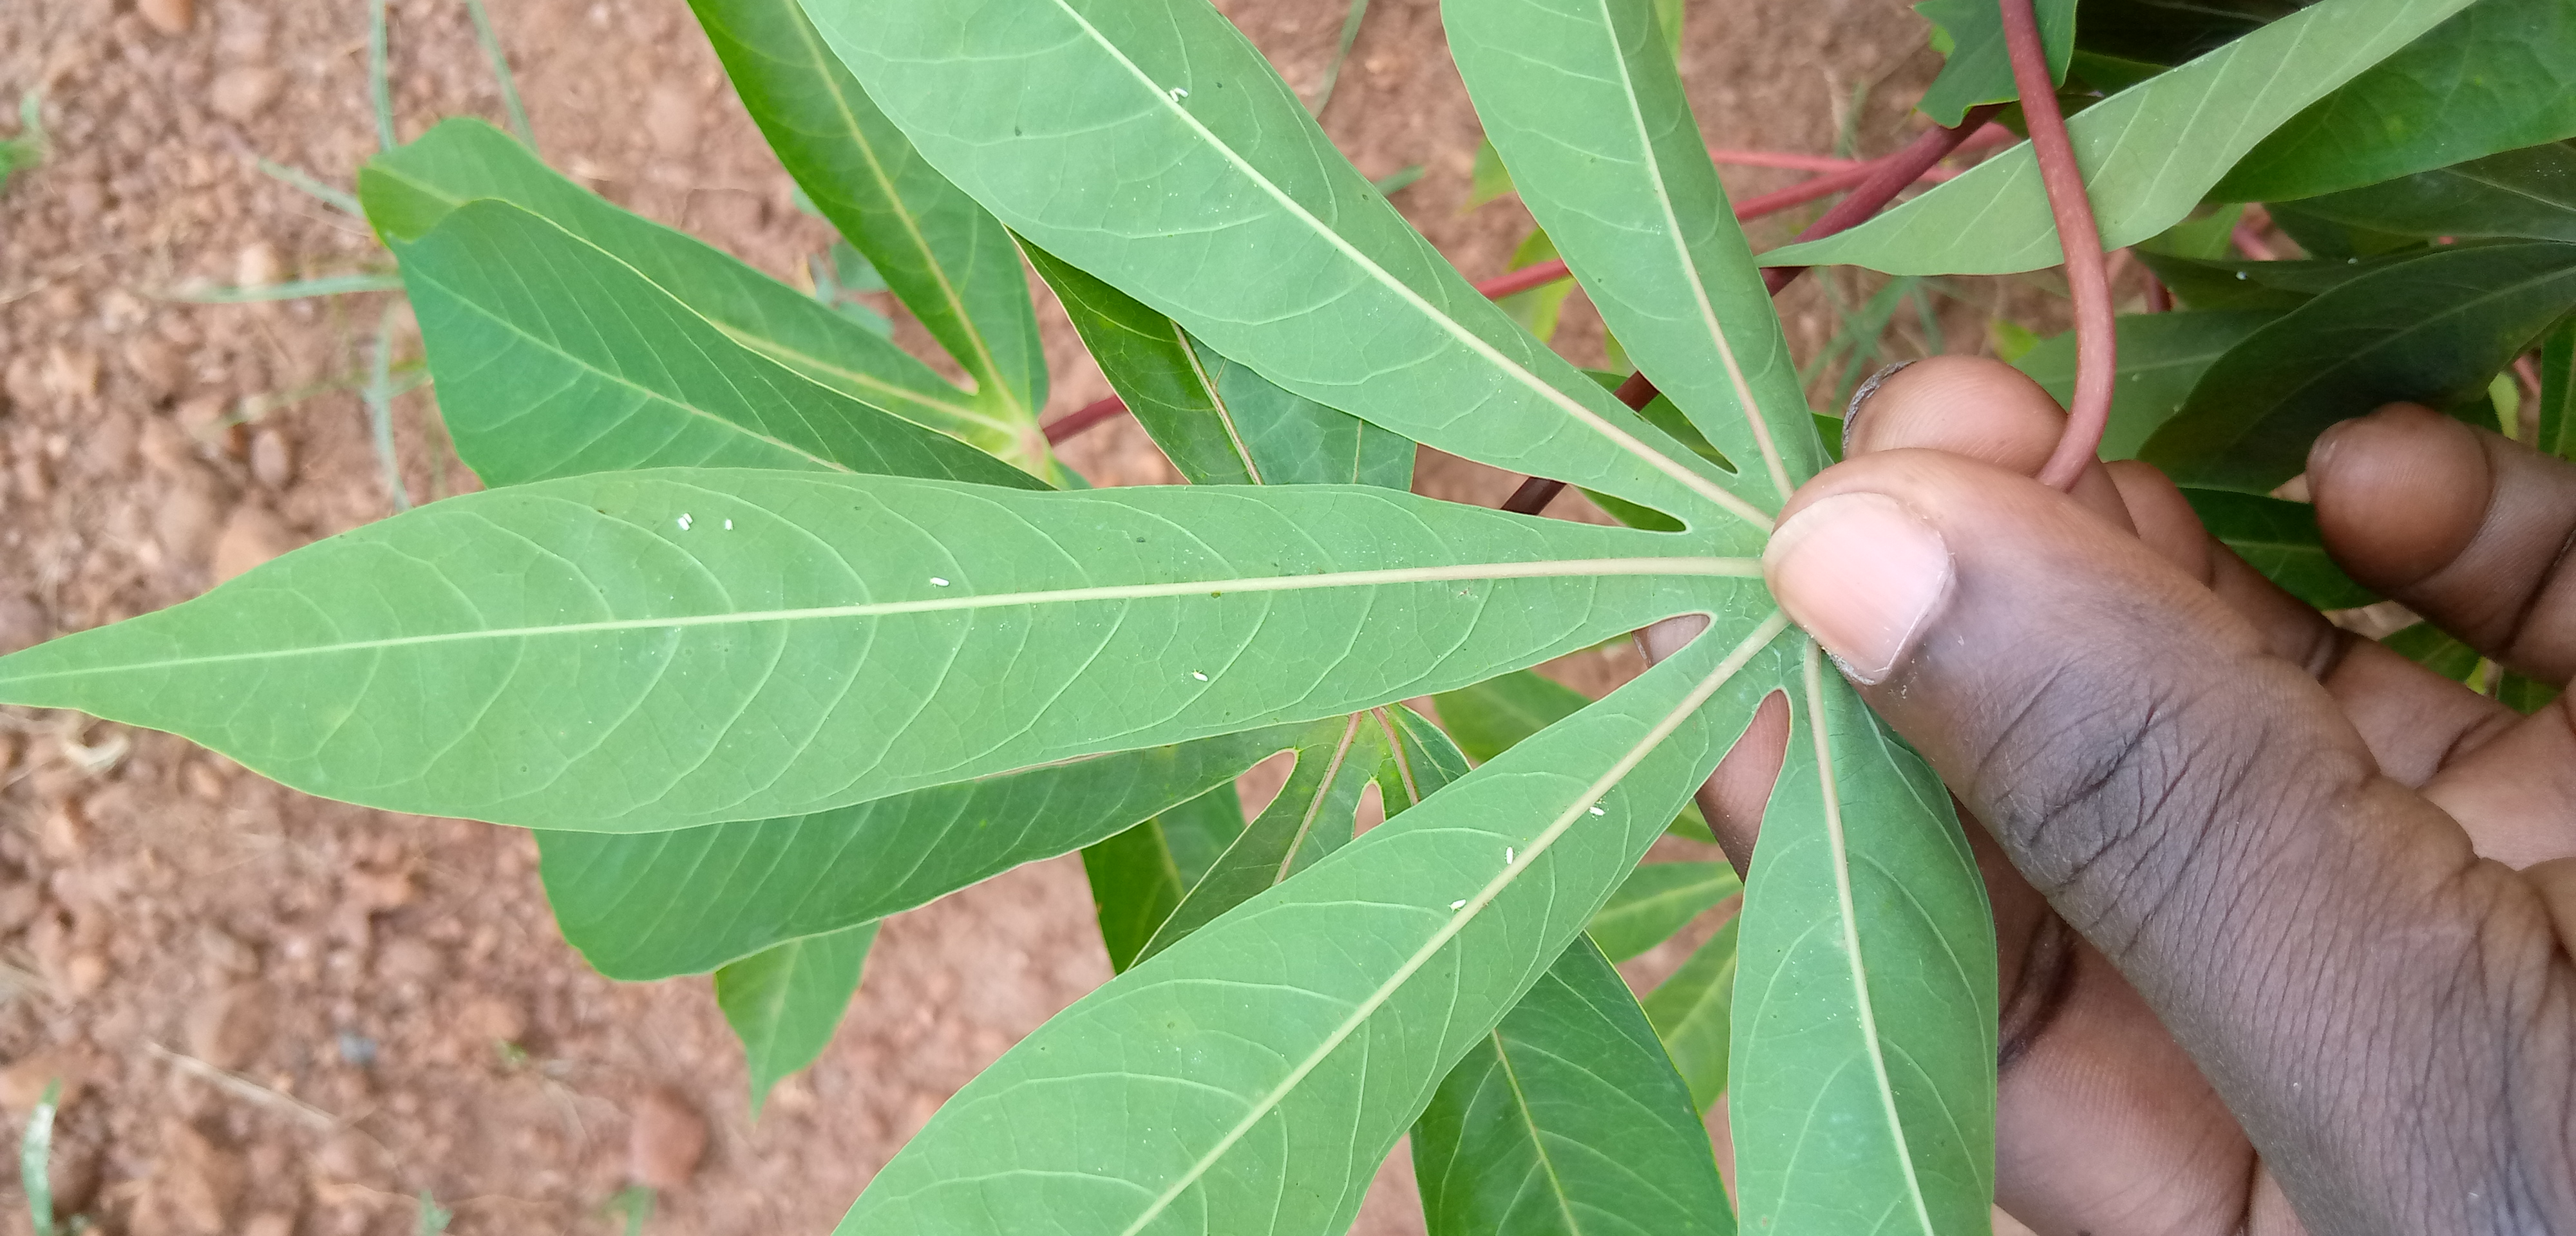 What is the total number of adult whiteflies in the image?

10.